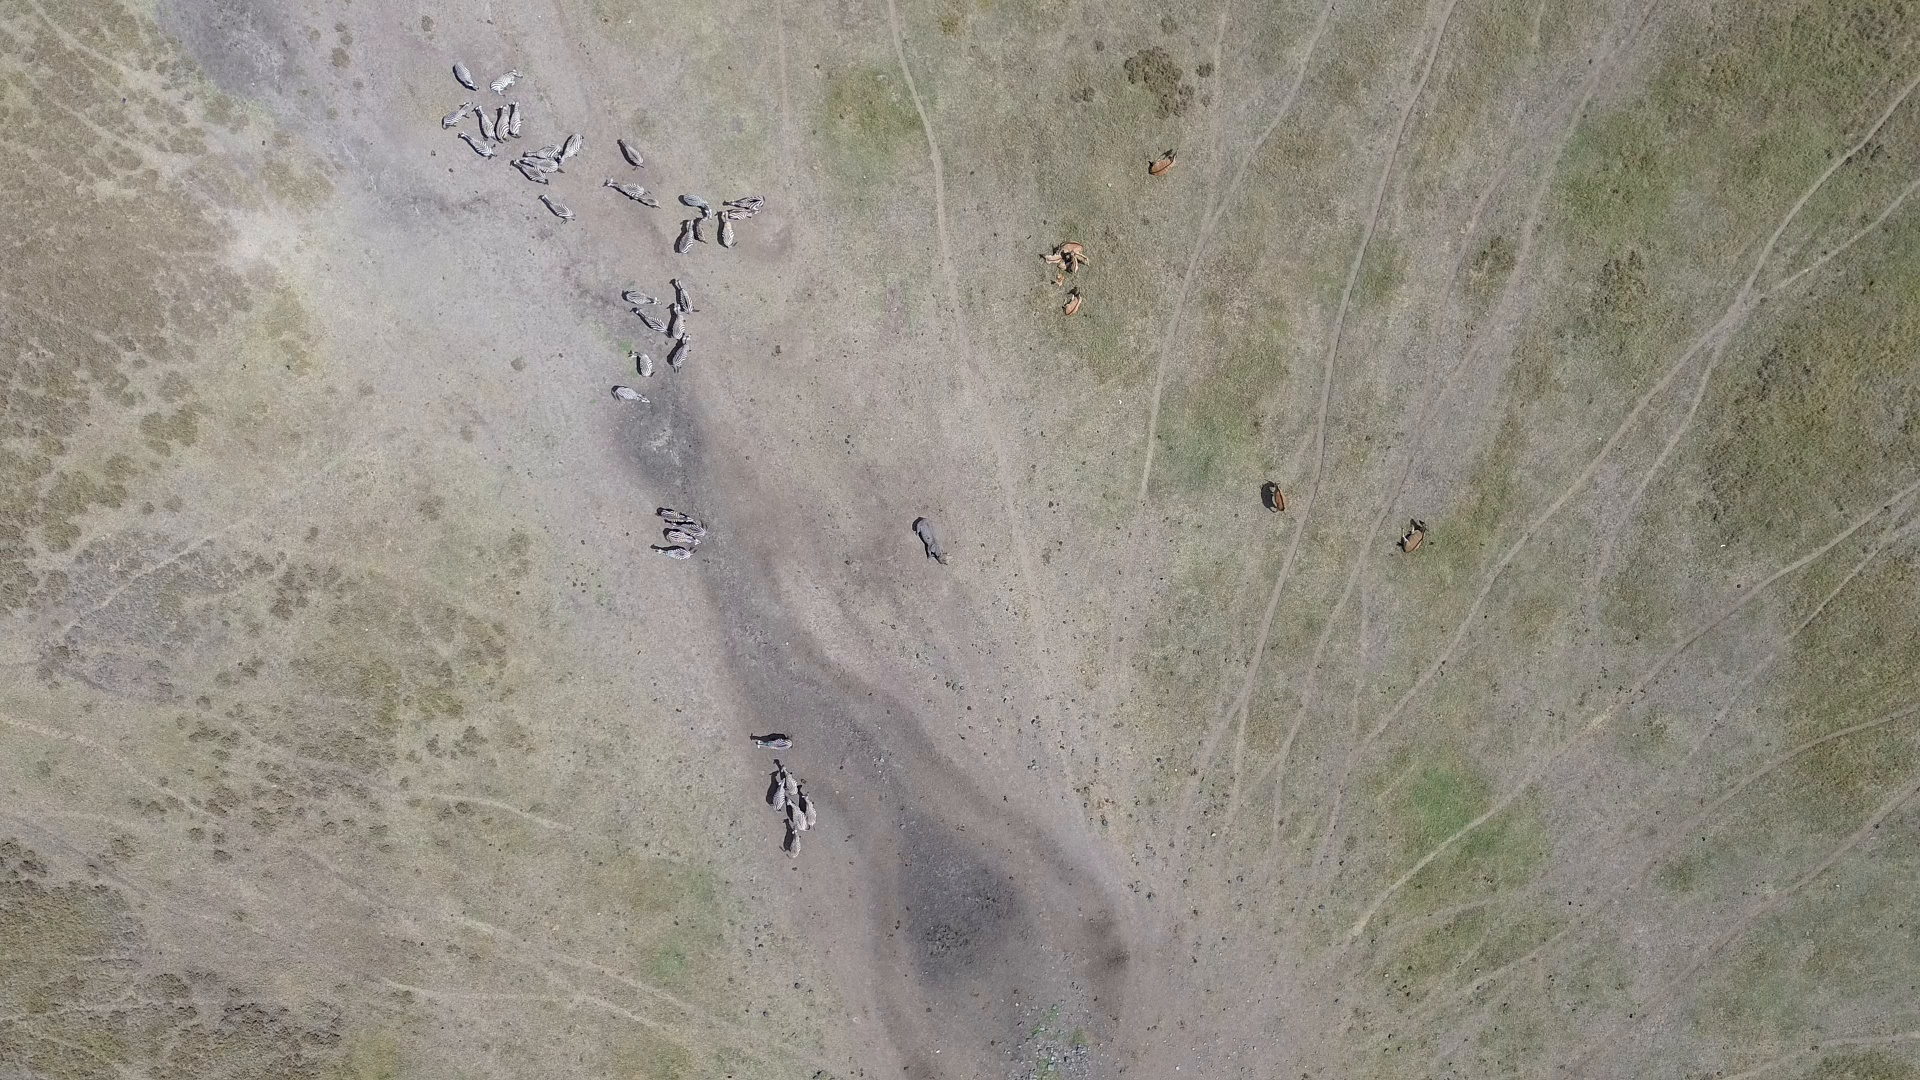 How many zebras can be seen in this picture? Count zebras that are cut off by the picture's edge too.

38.